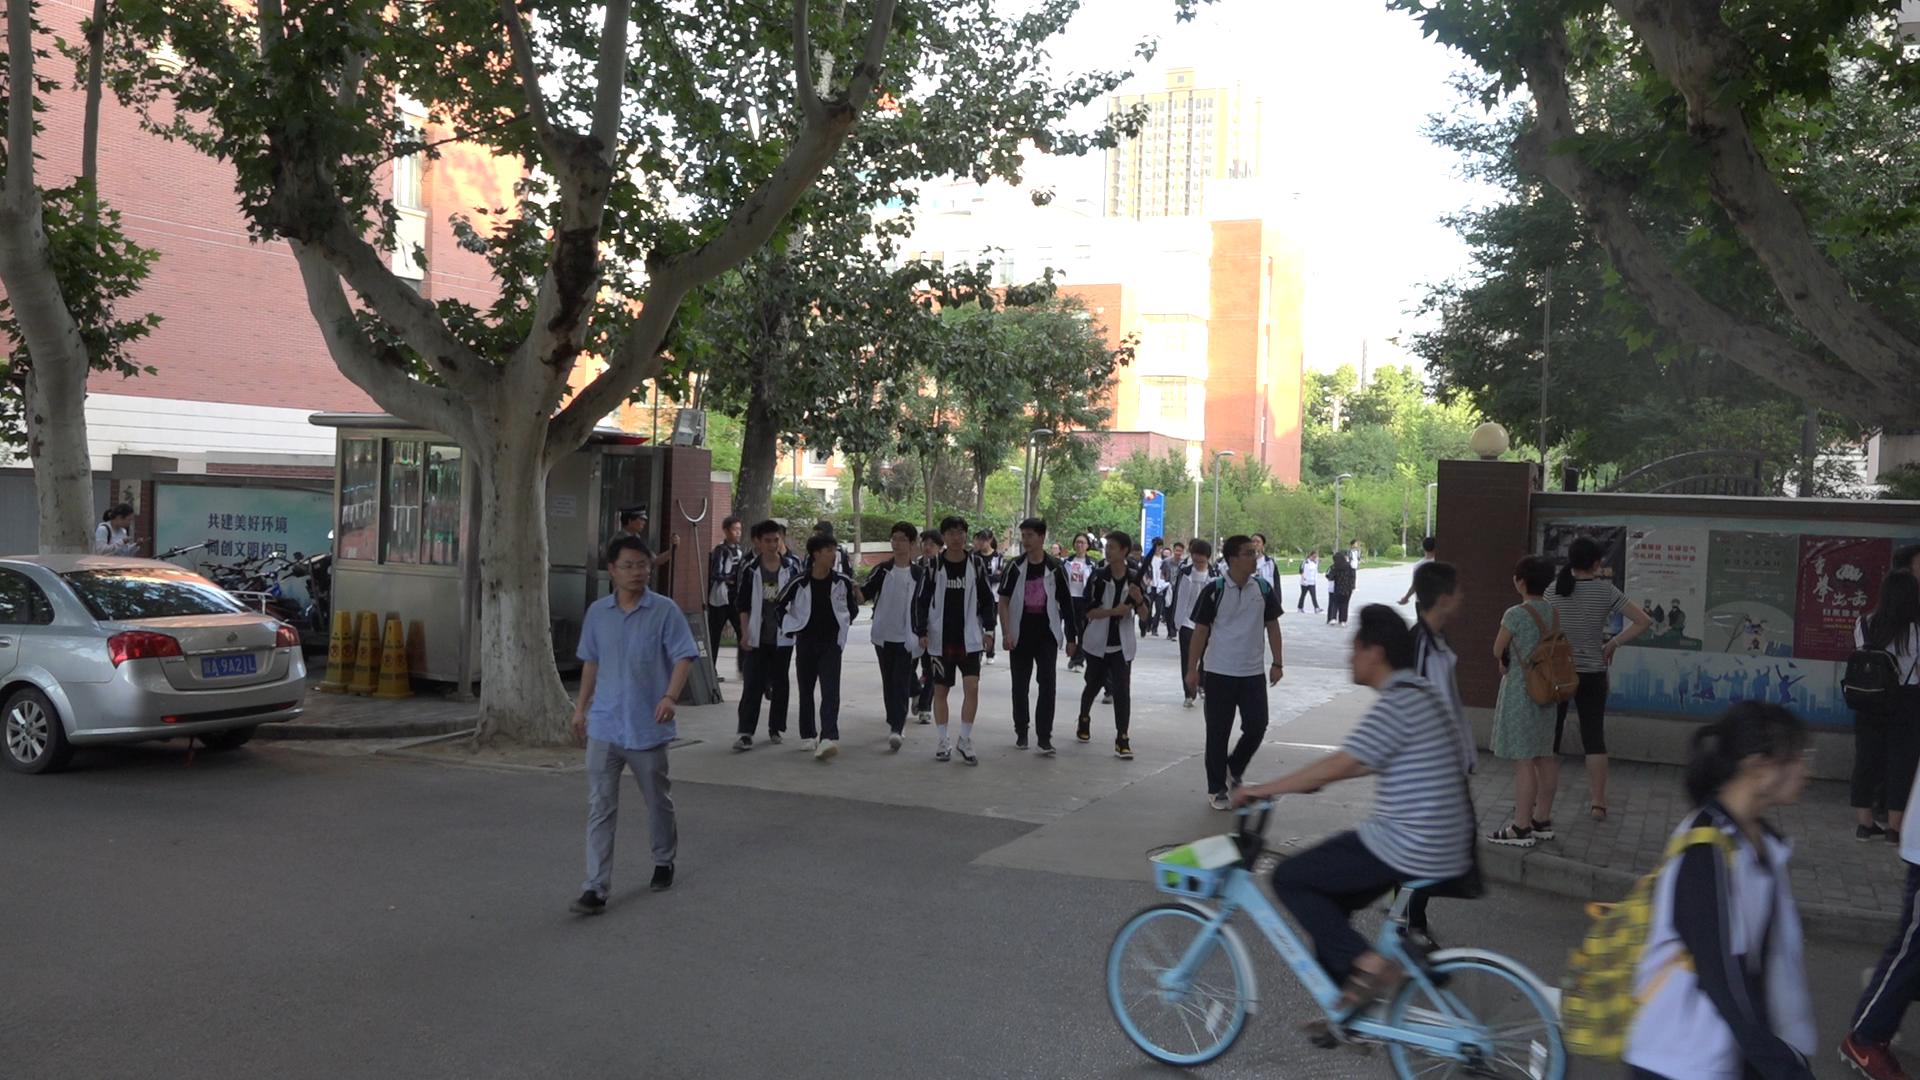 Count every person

38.